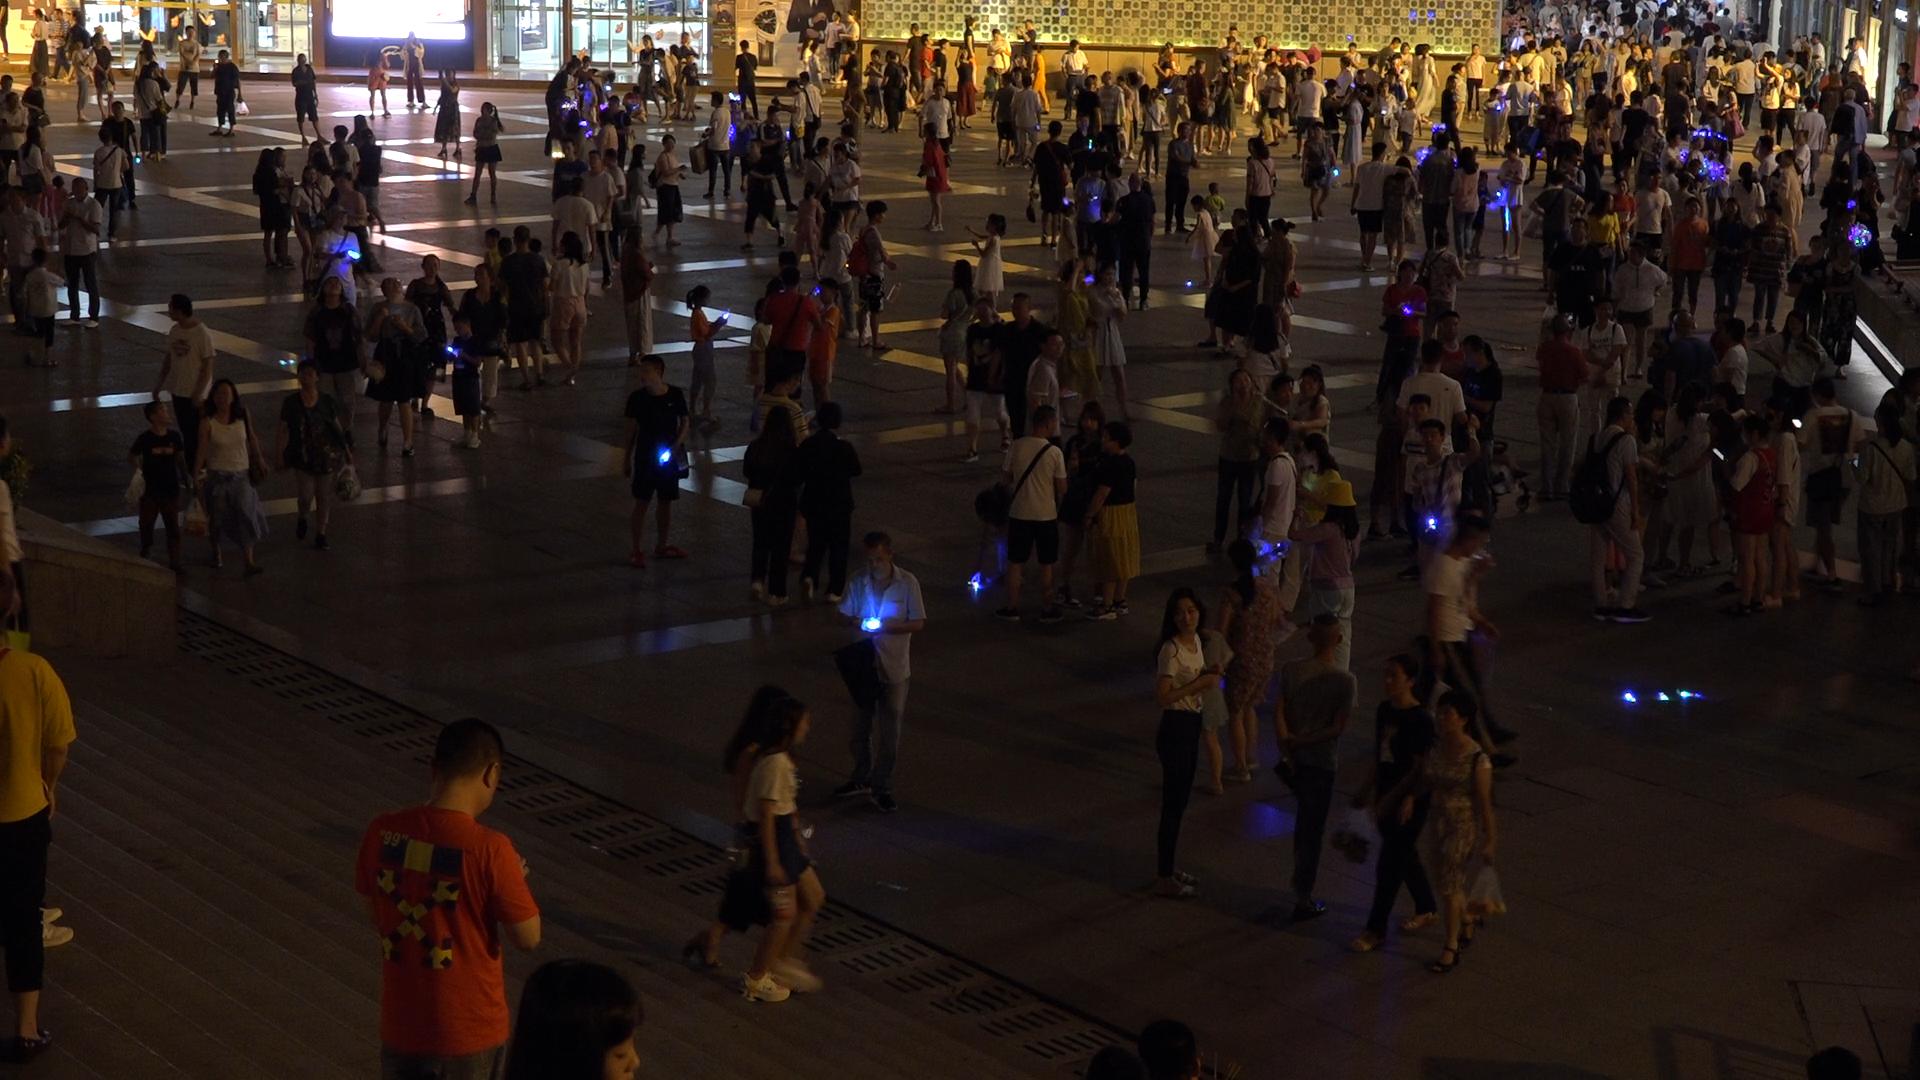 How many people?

333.